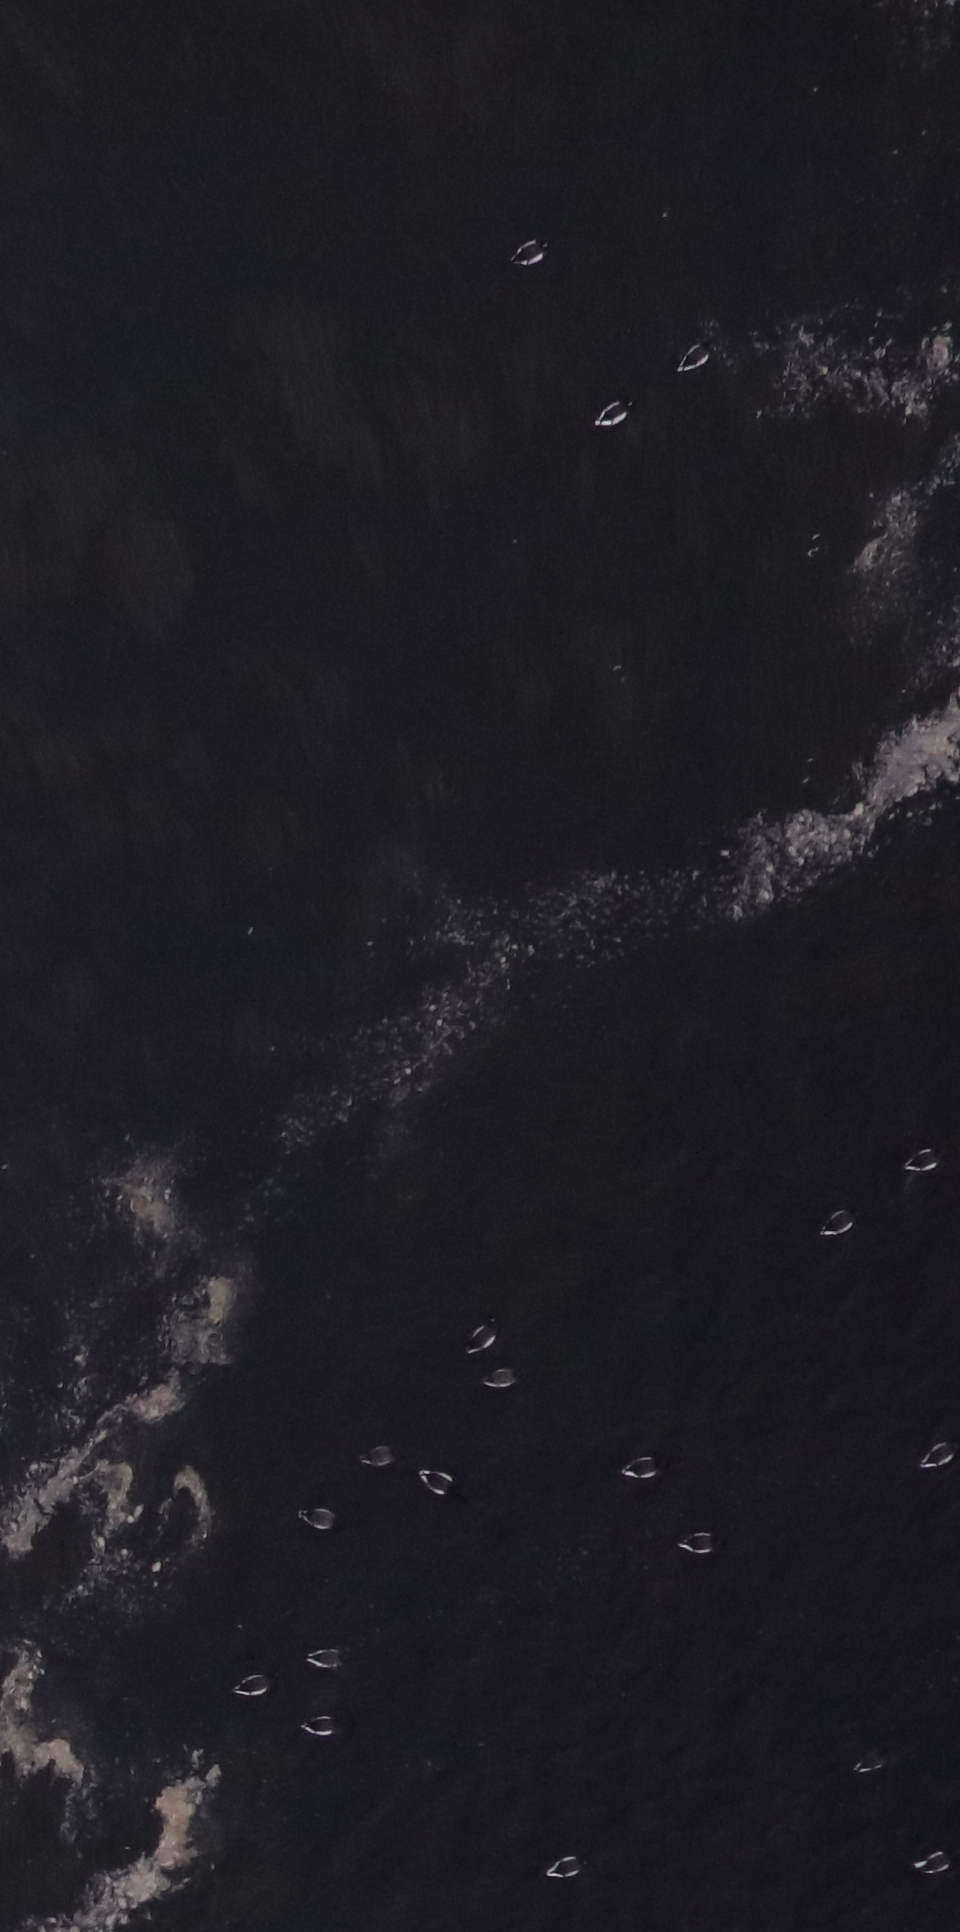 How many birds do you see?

19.